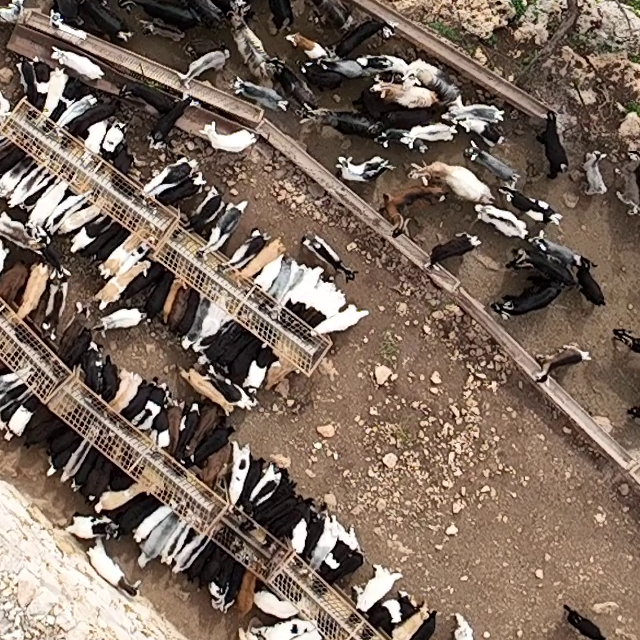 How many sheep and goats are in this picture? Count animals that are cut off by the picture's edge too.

159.